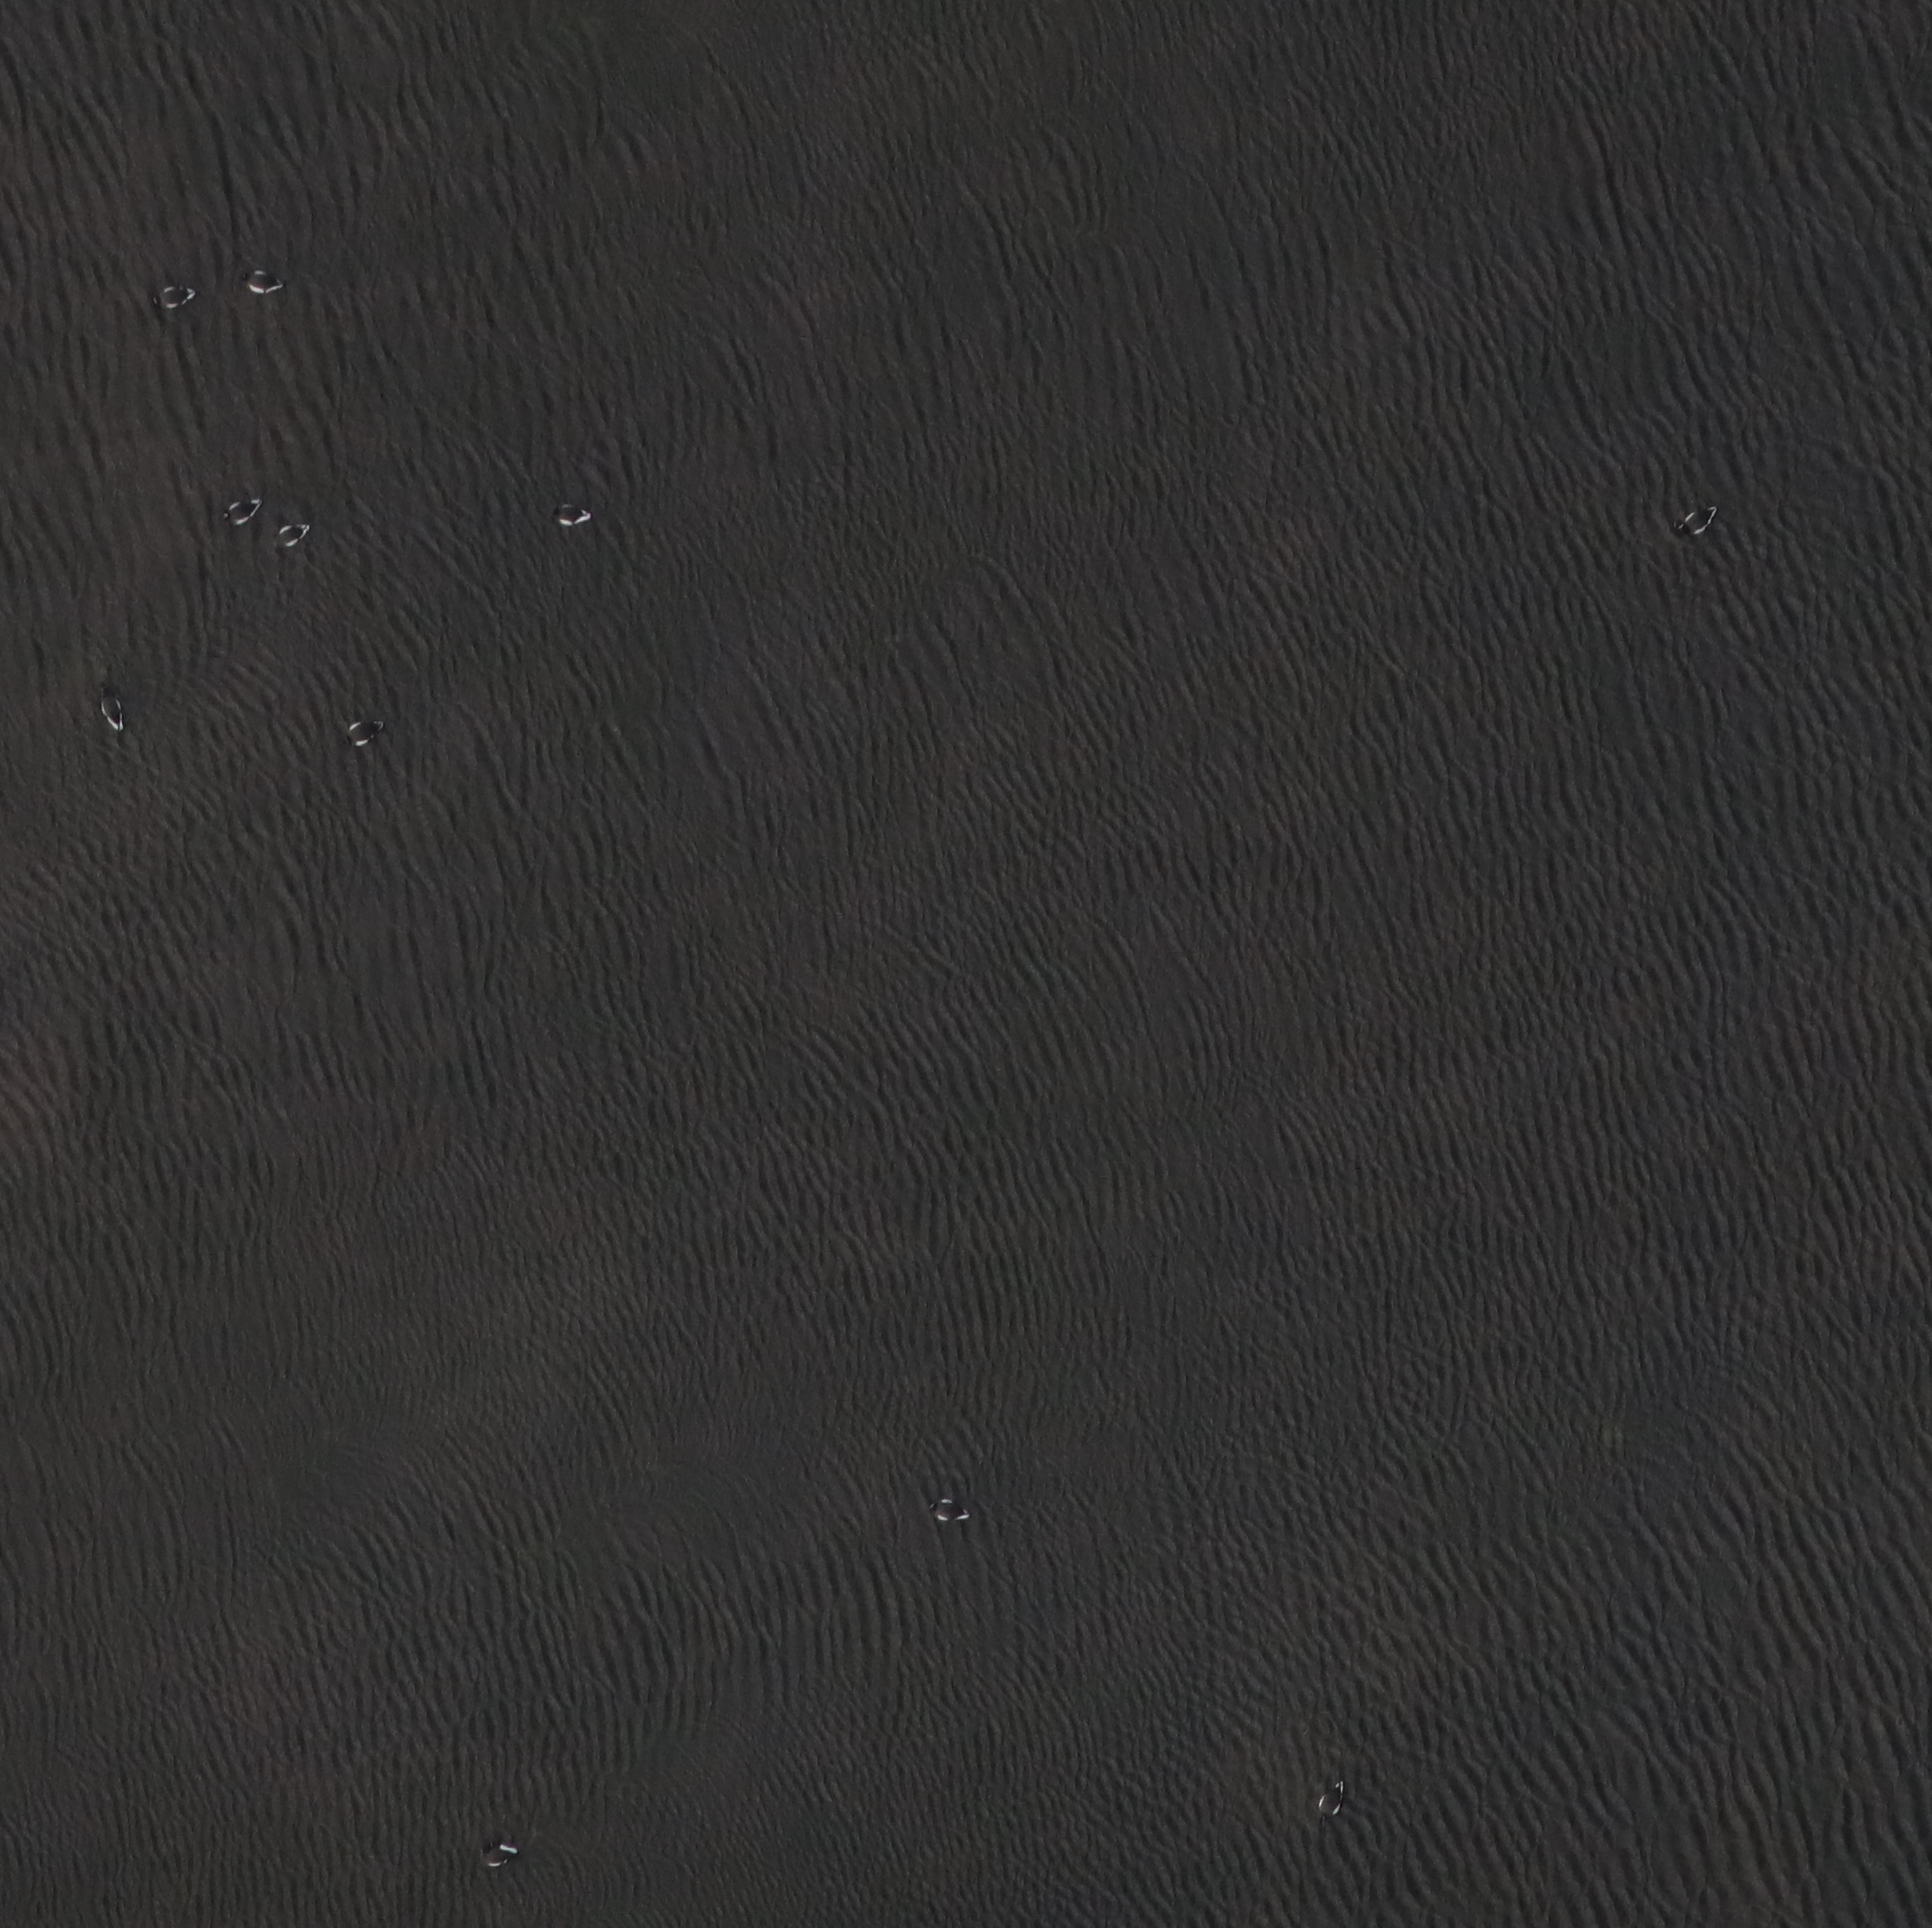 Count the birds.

11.